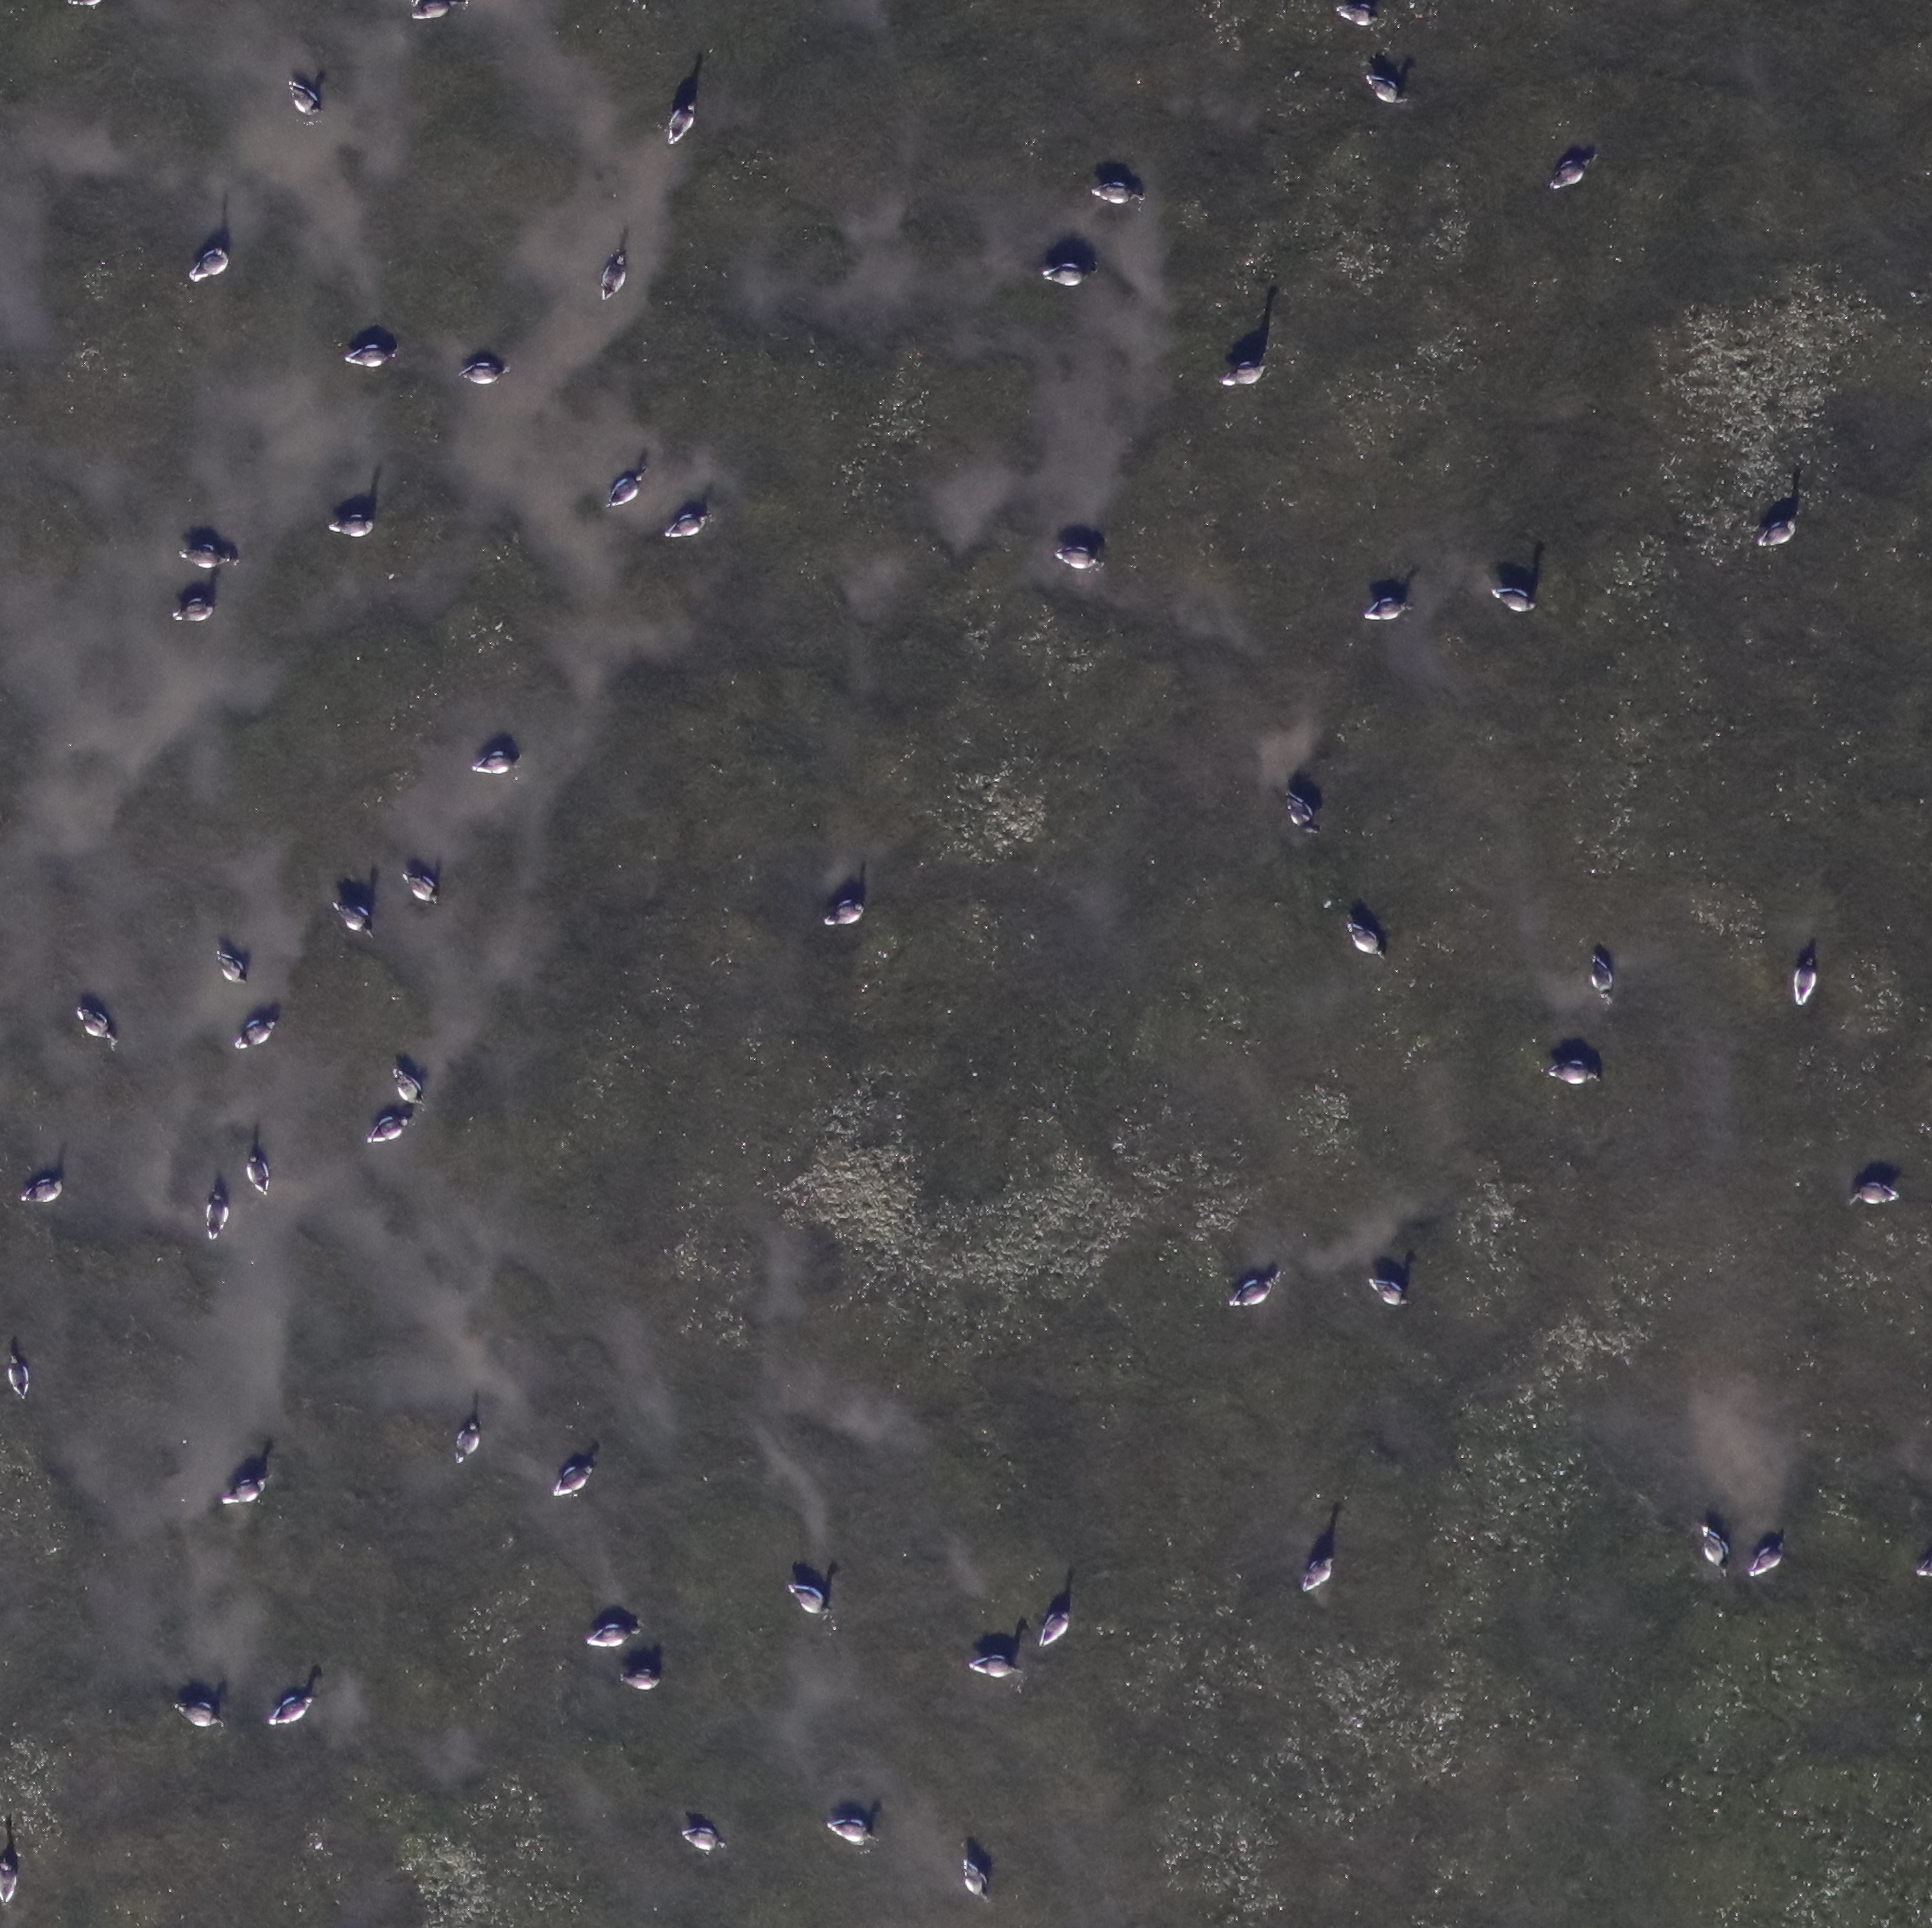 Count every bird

60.